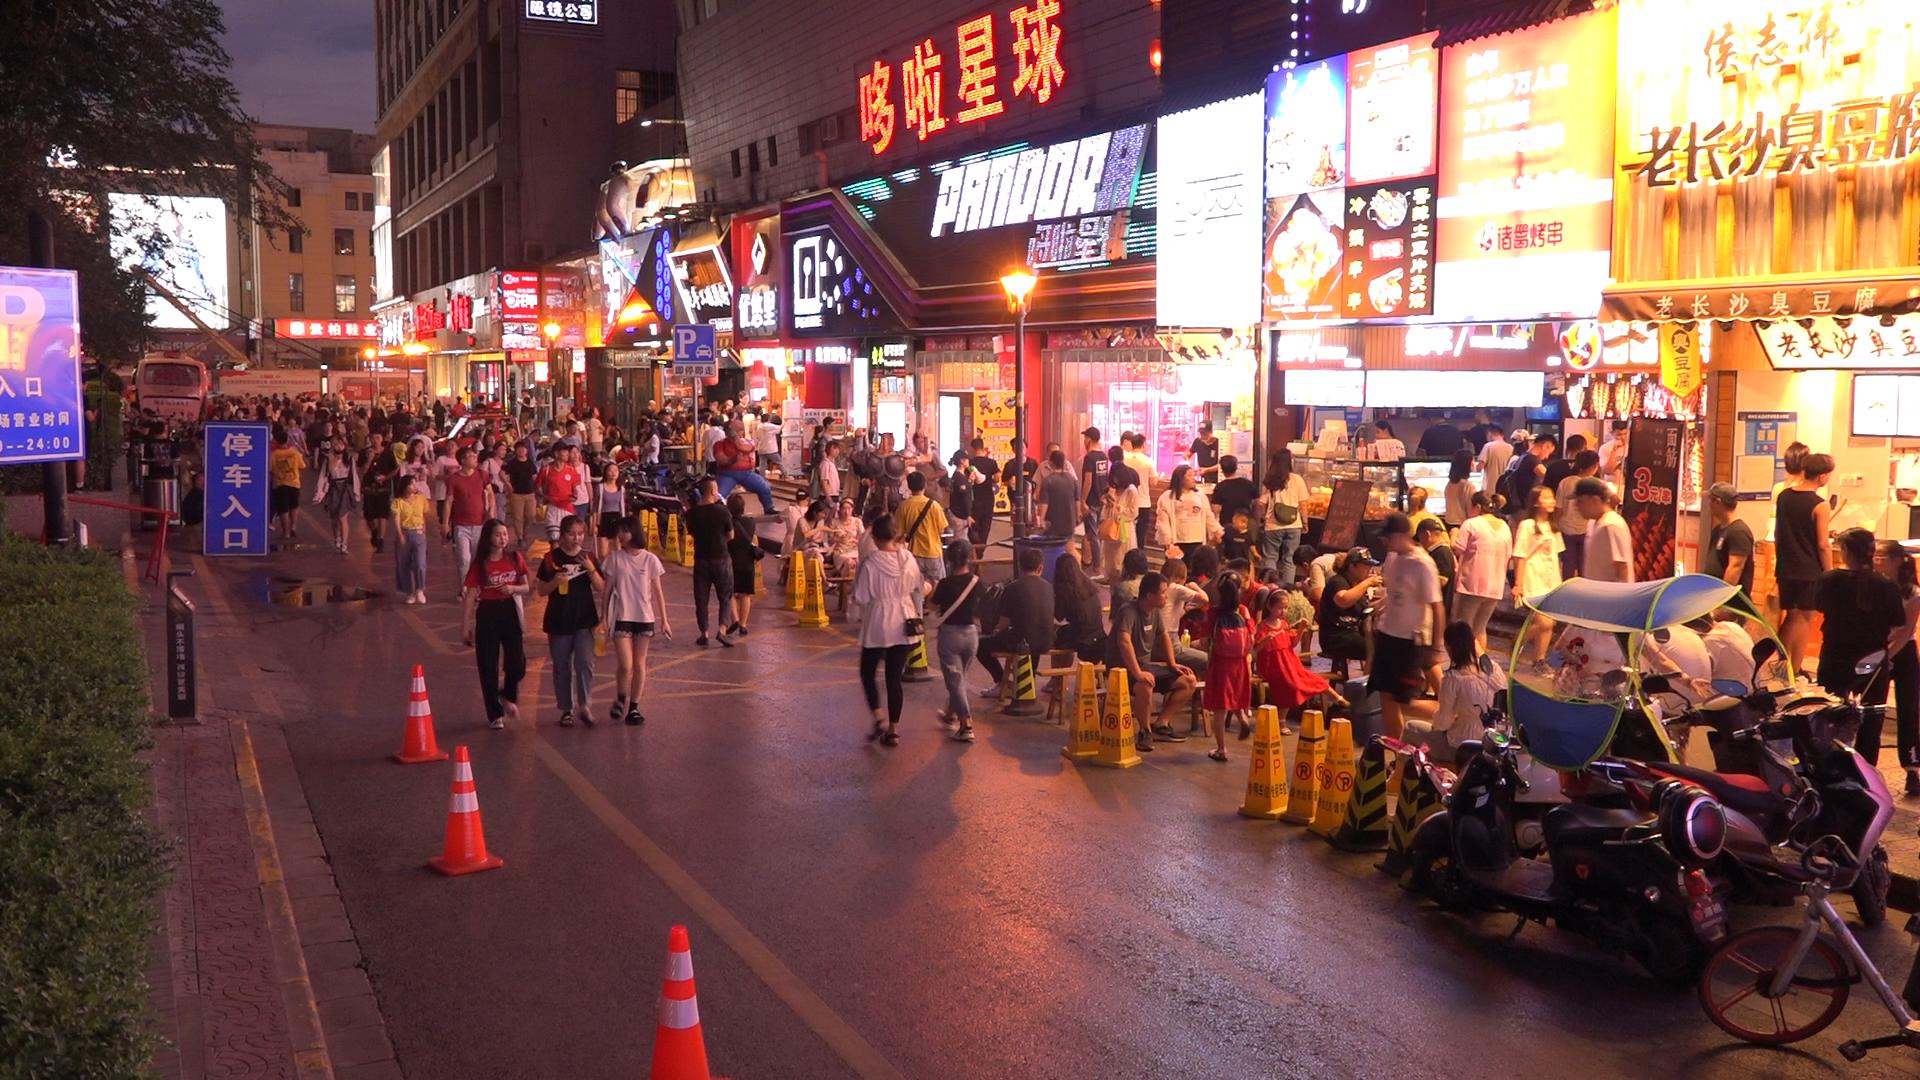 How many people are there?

137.